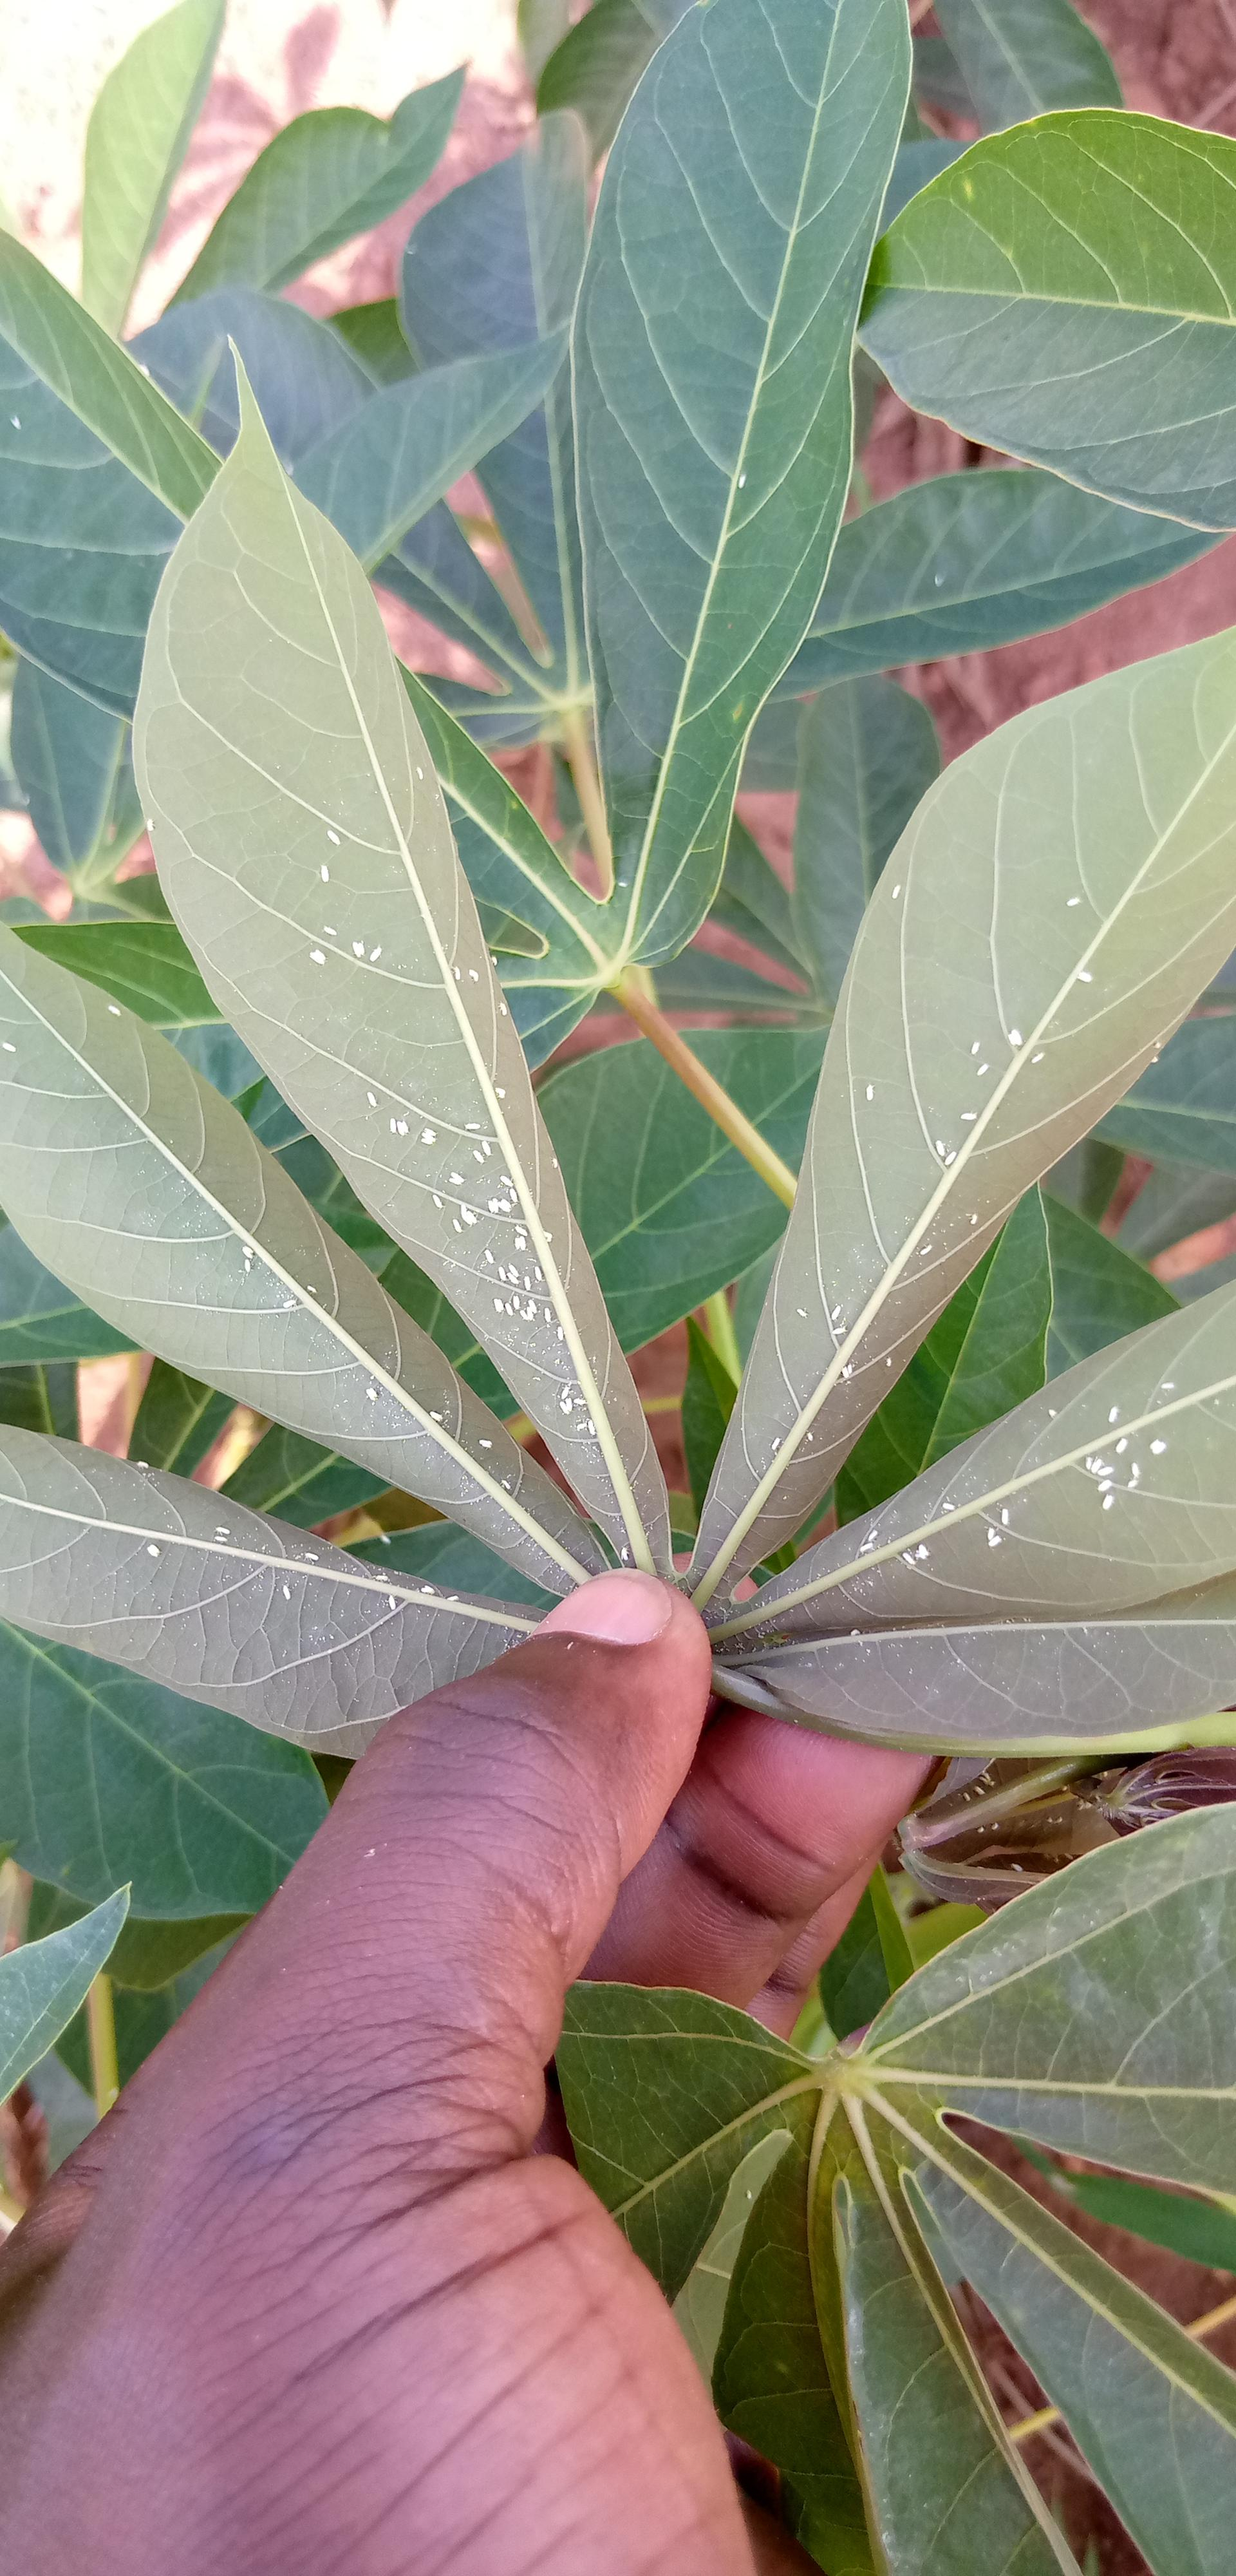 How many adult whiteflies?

139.